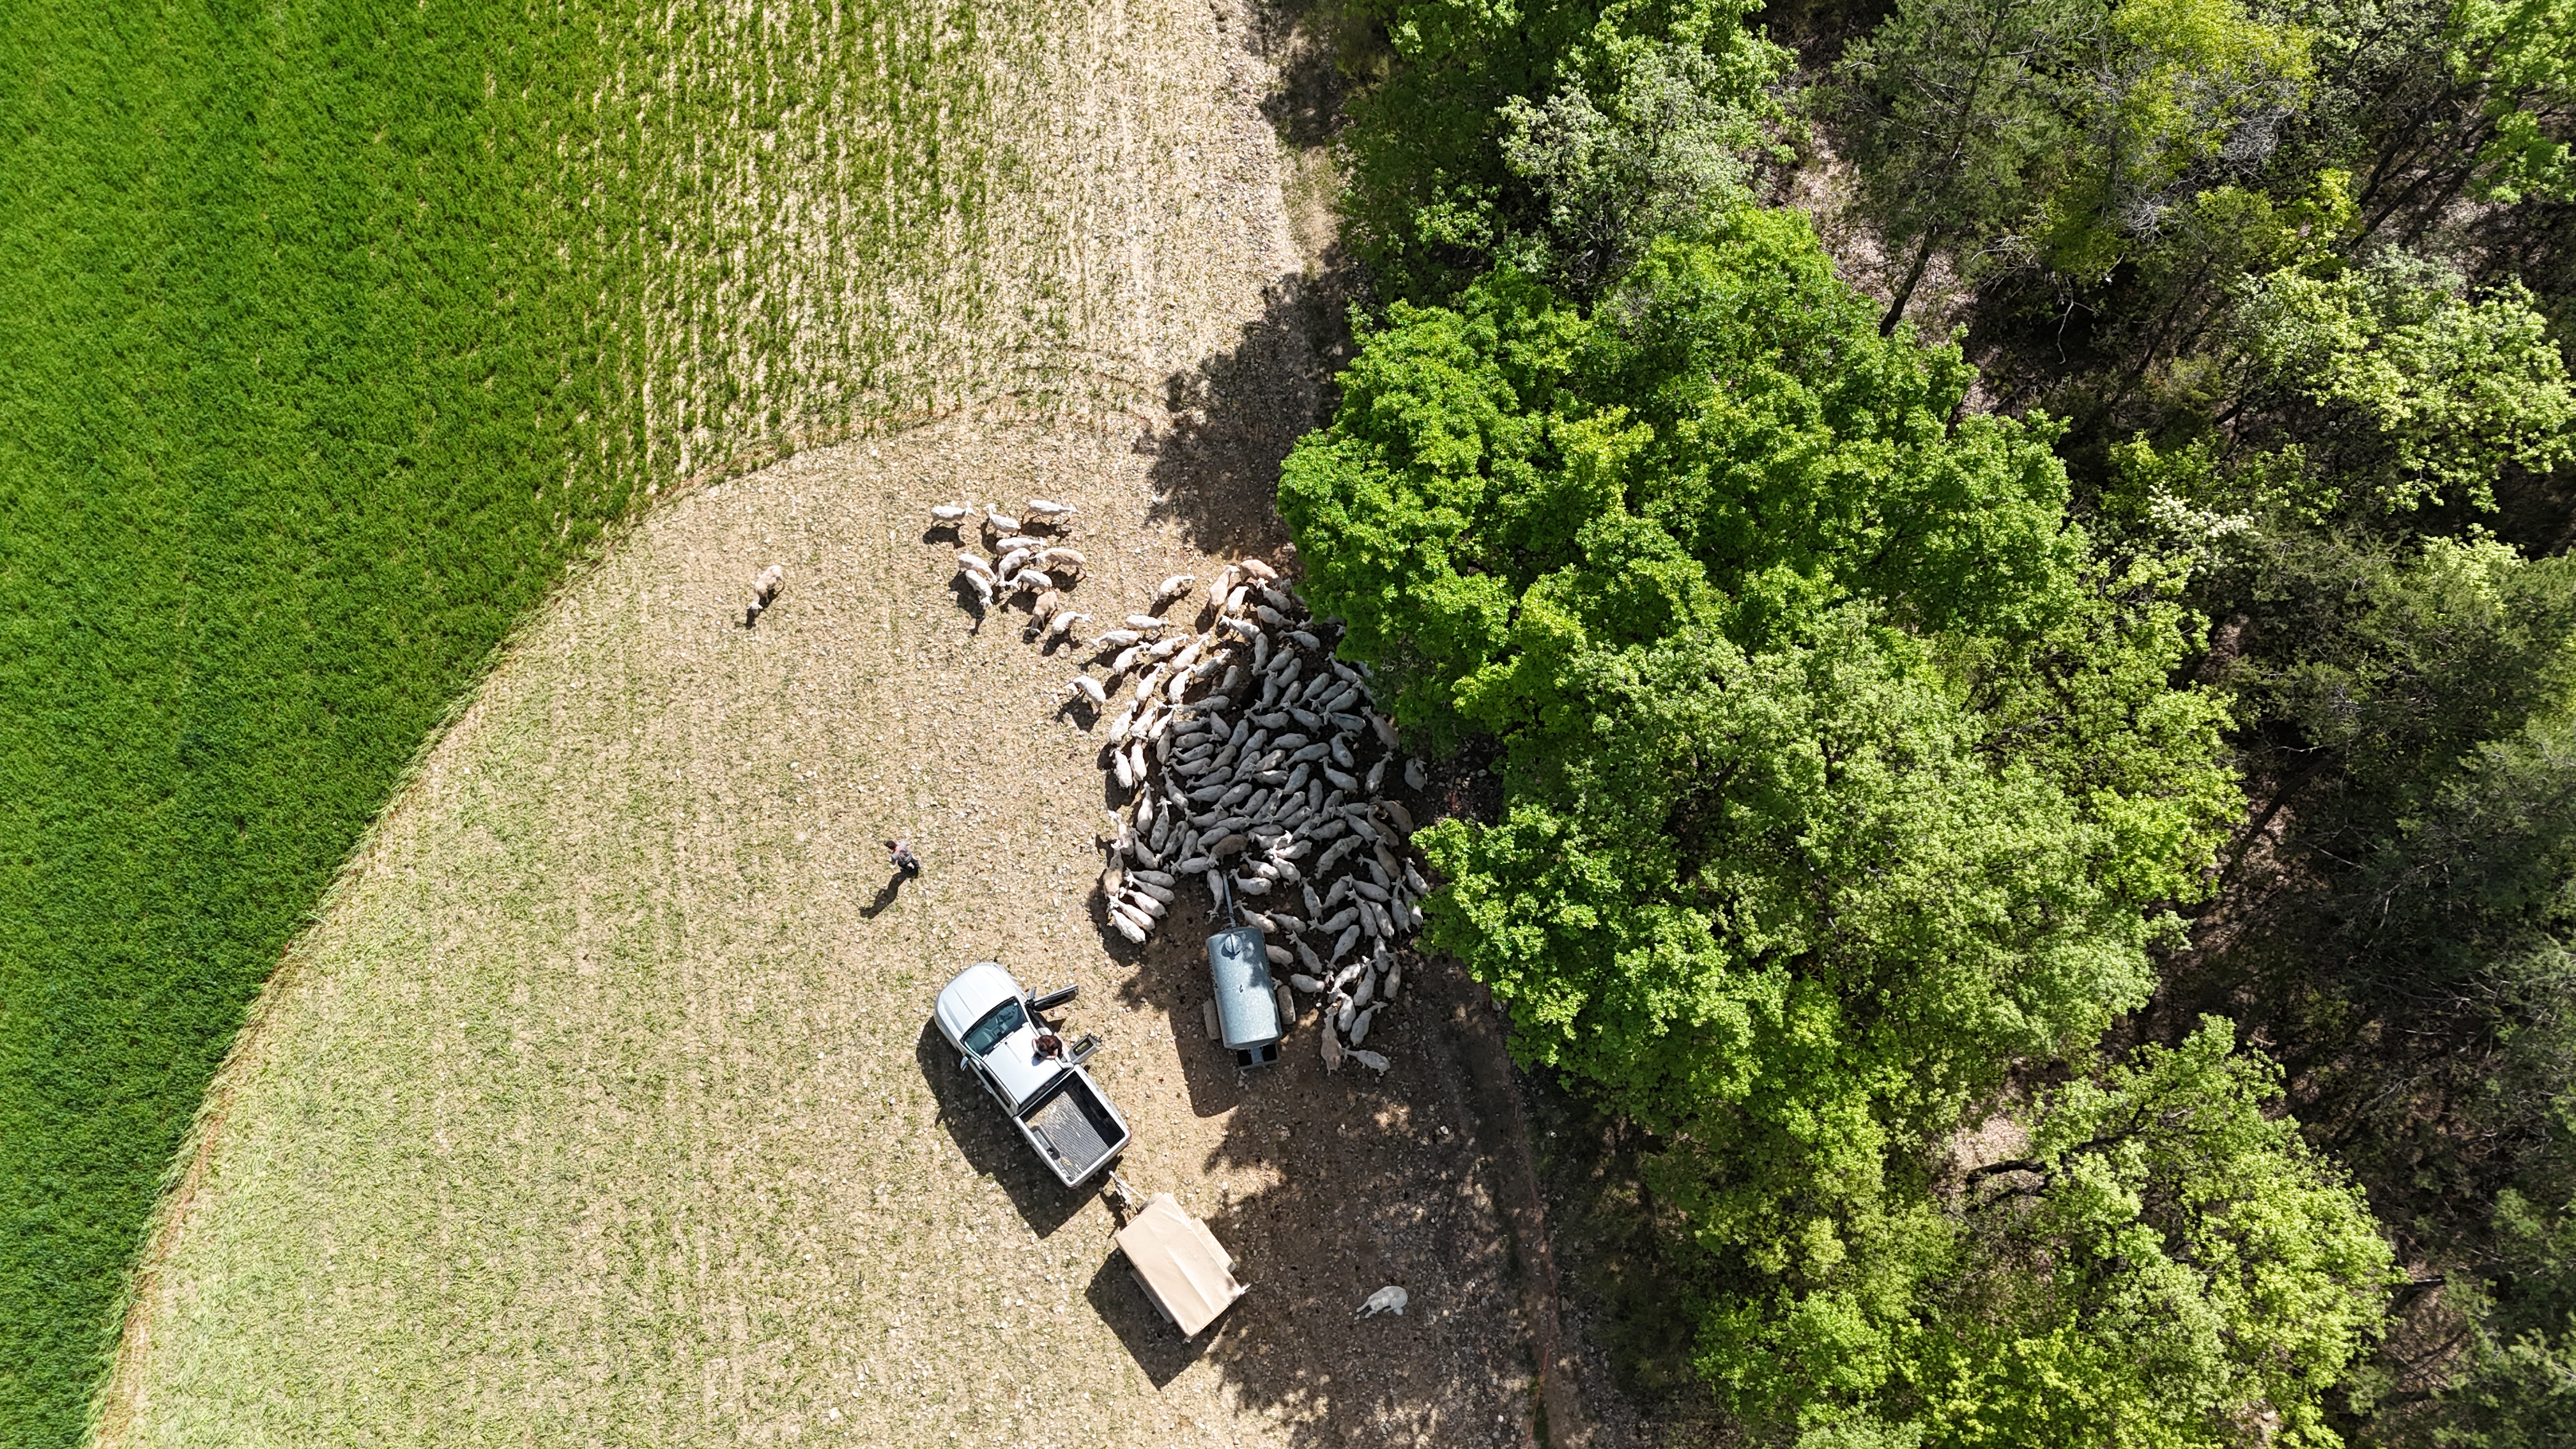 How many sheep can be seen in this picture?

137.